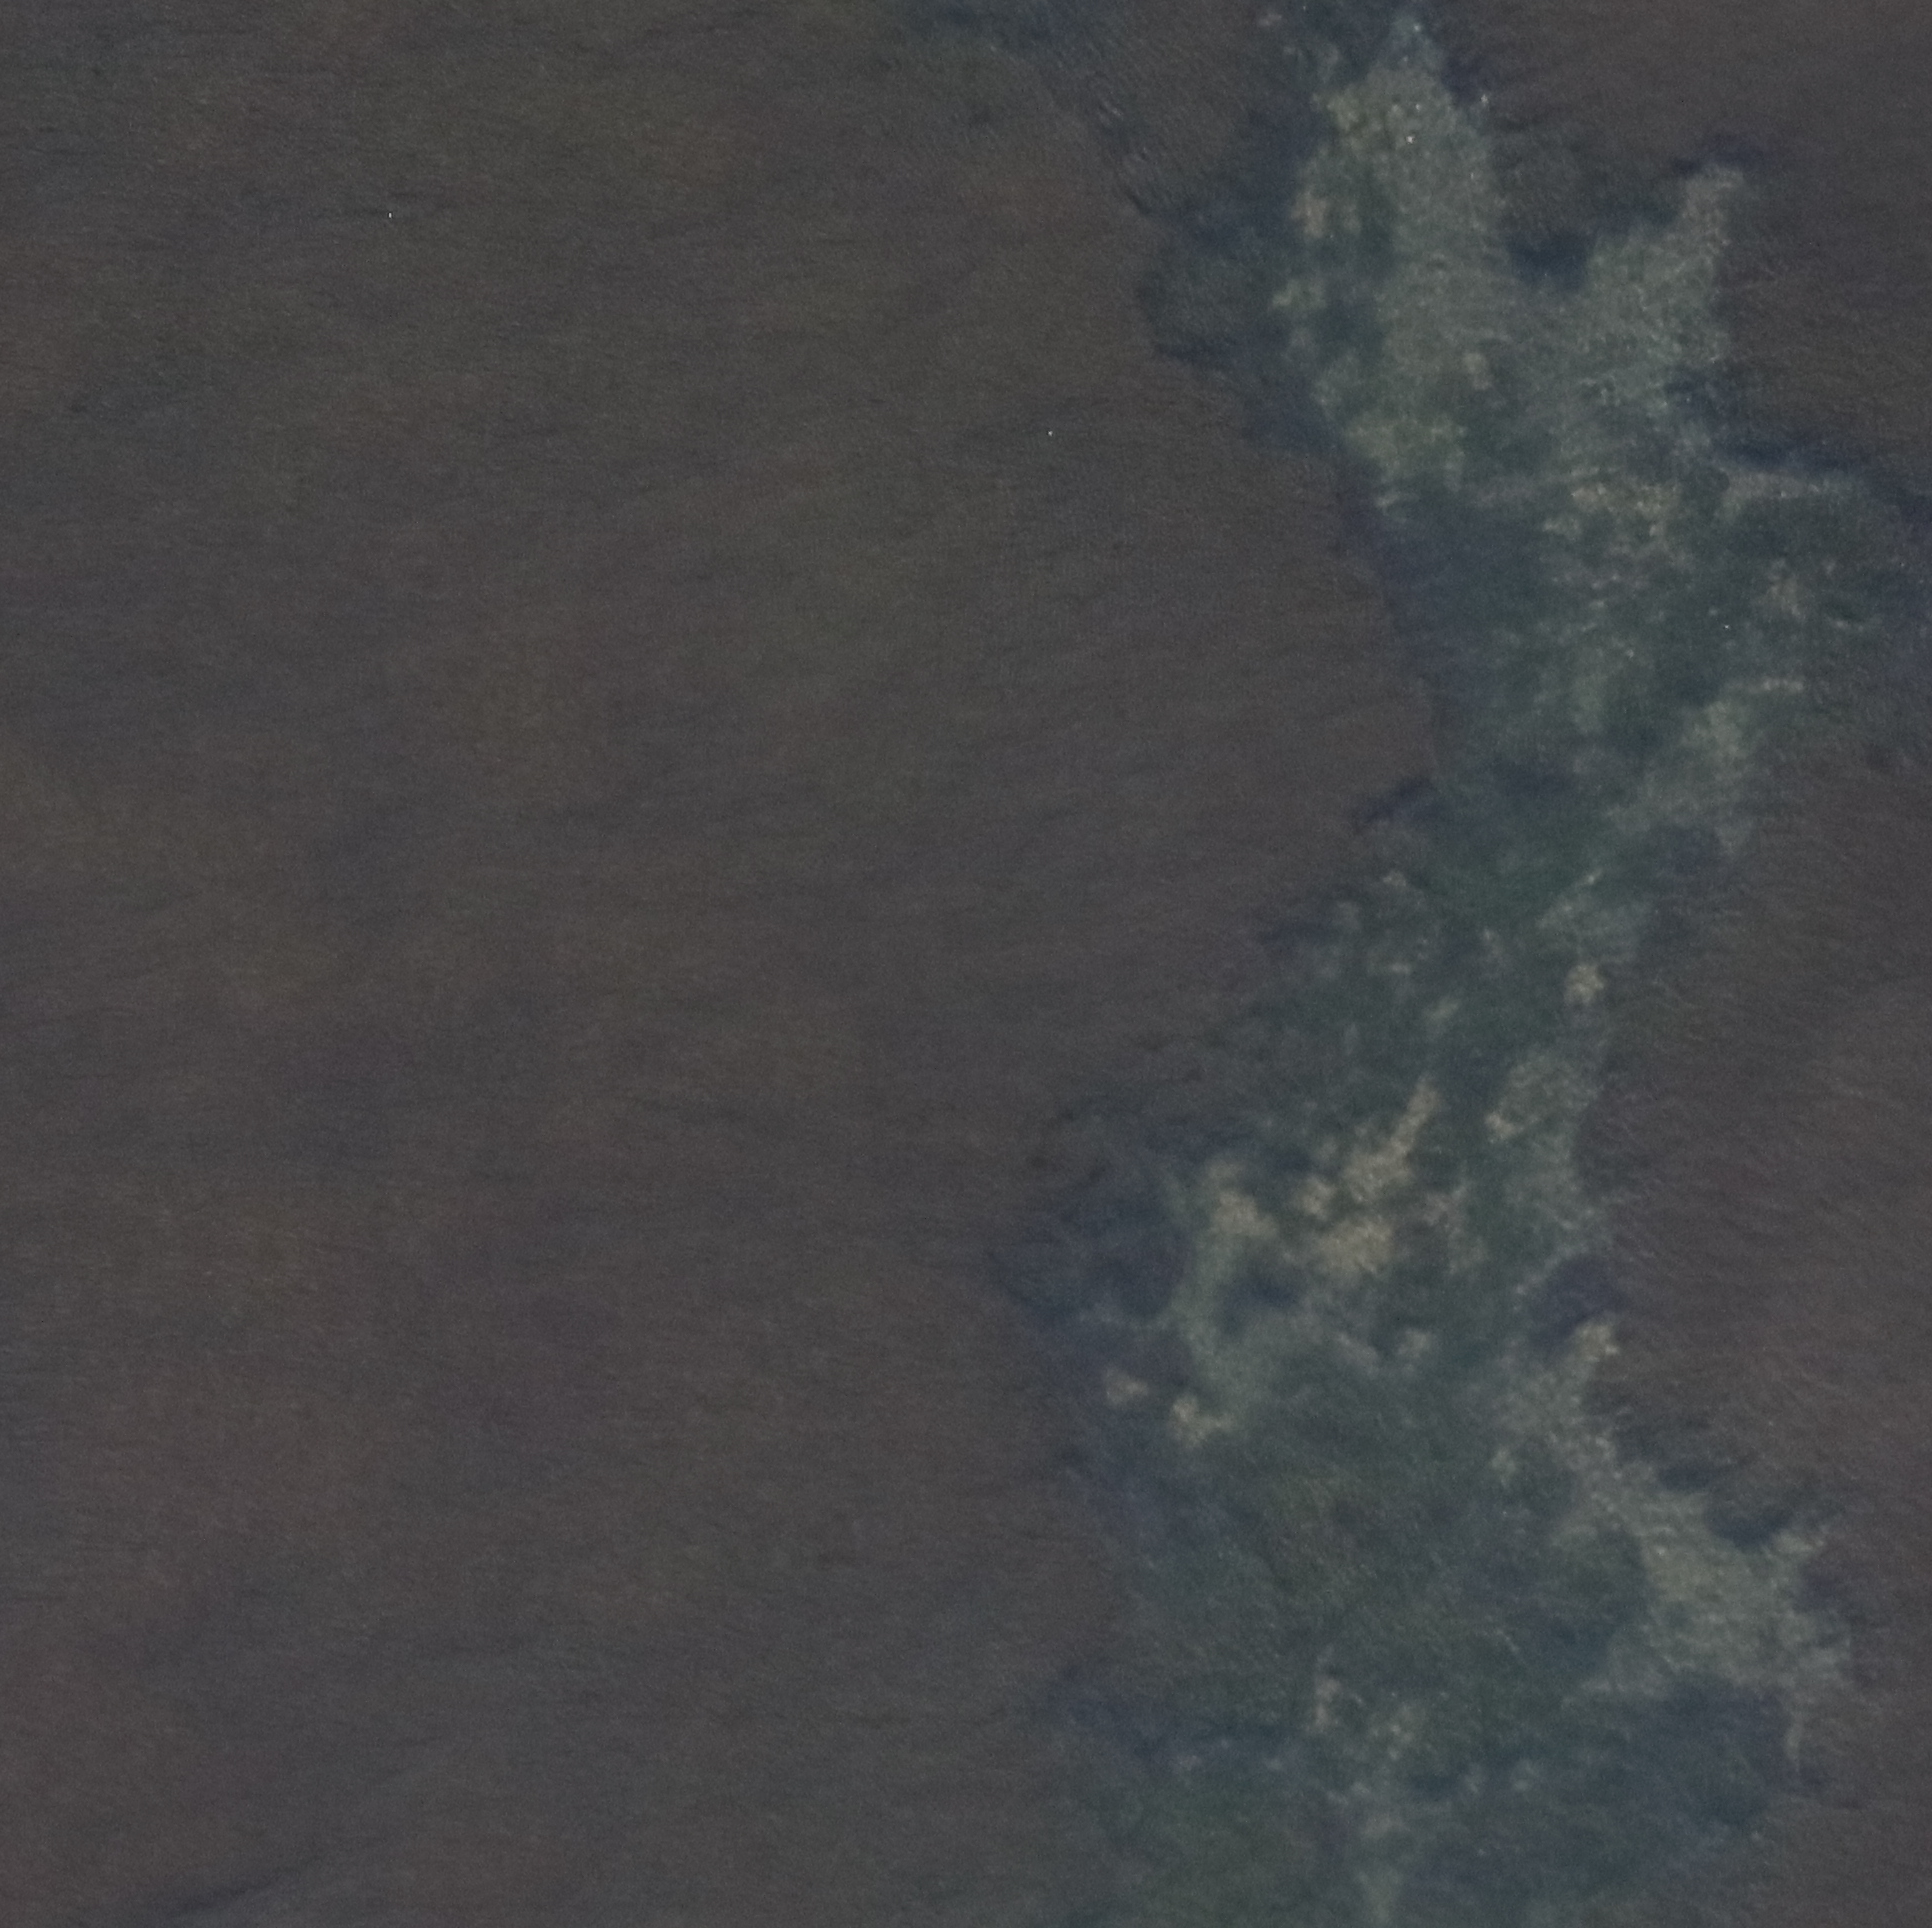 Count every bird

0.